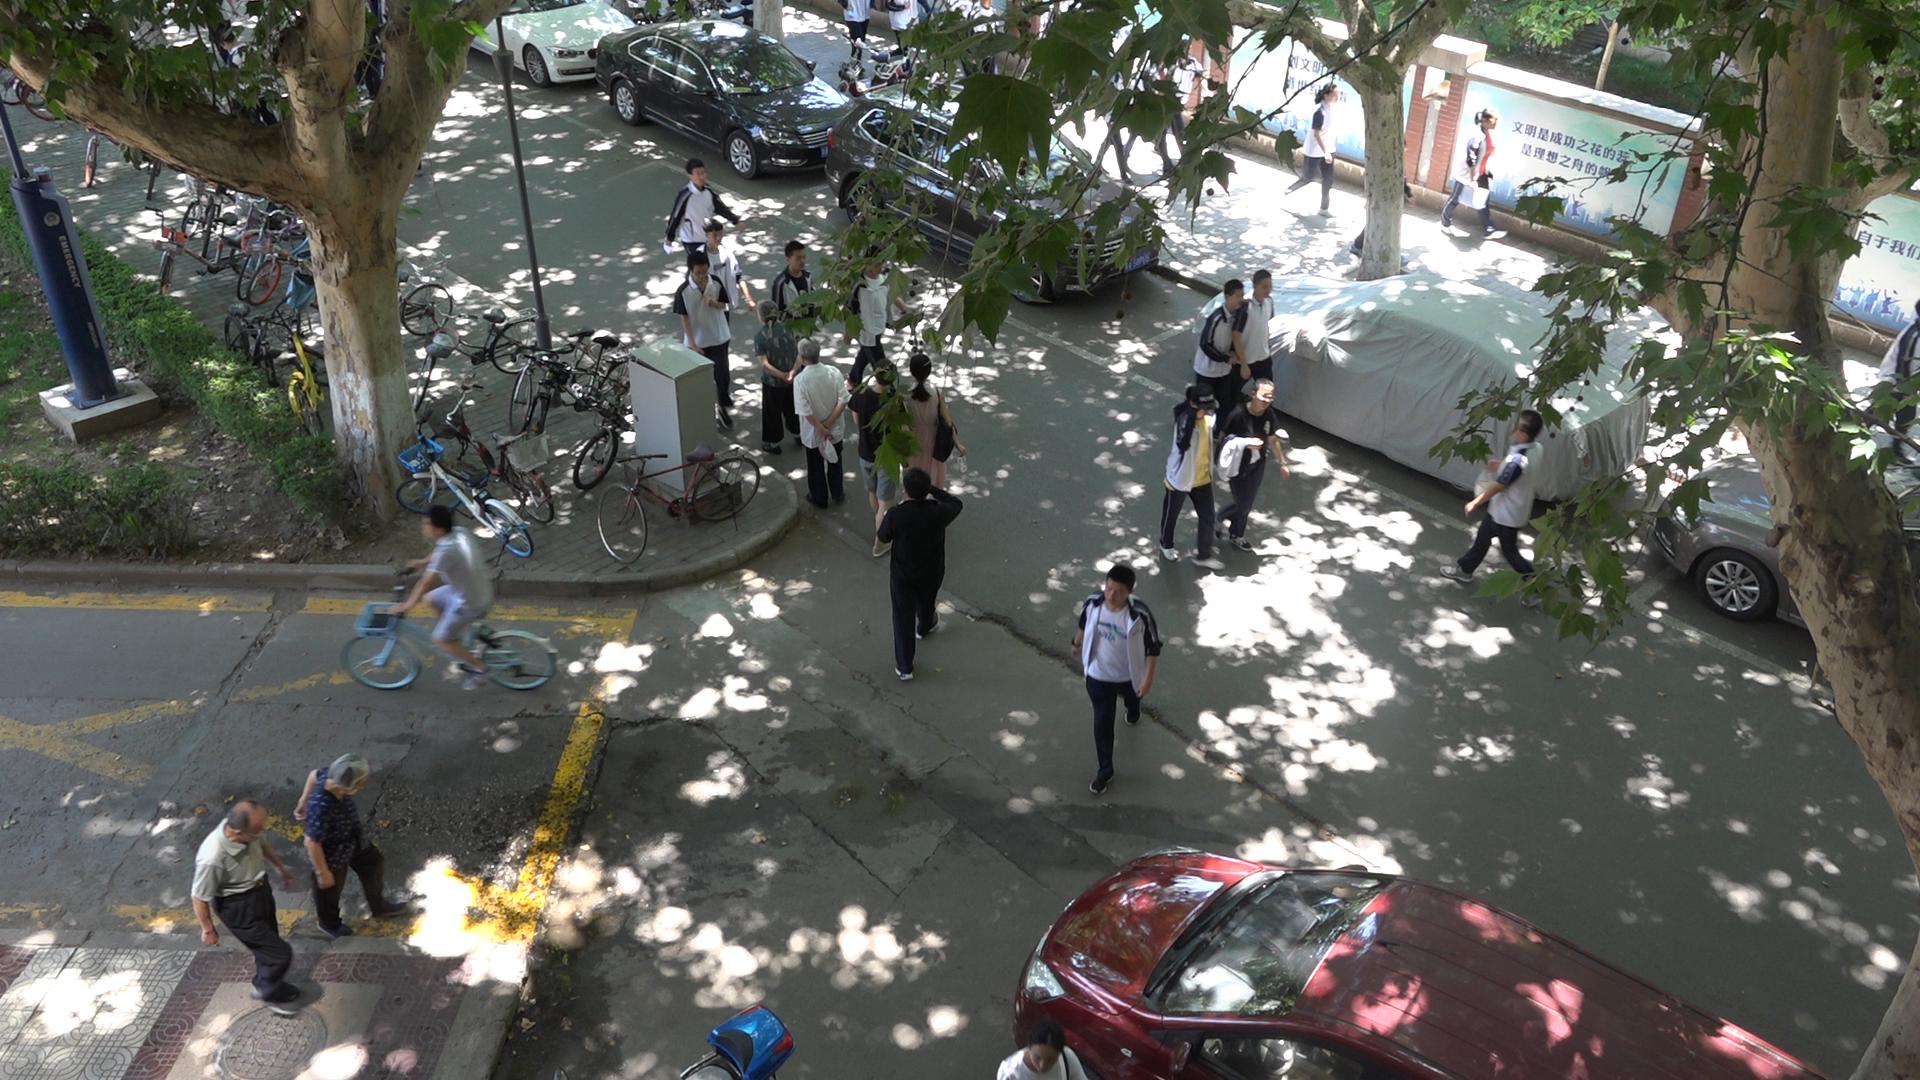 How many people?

22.